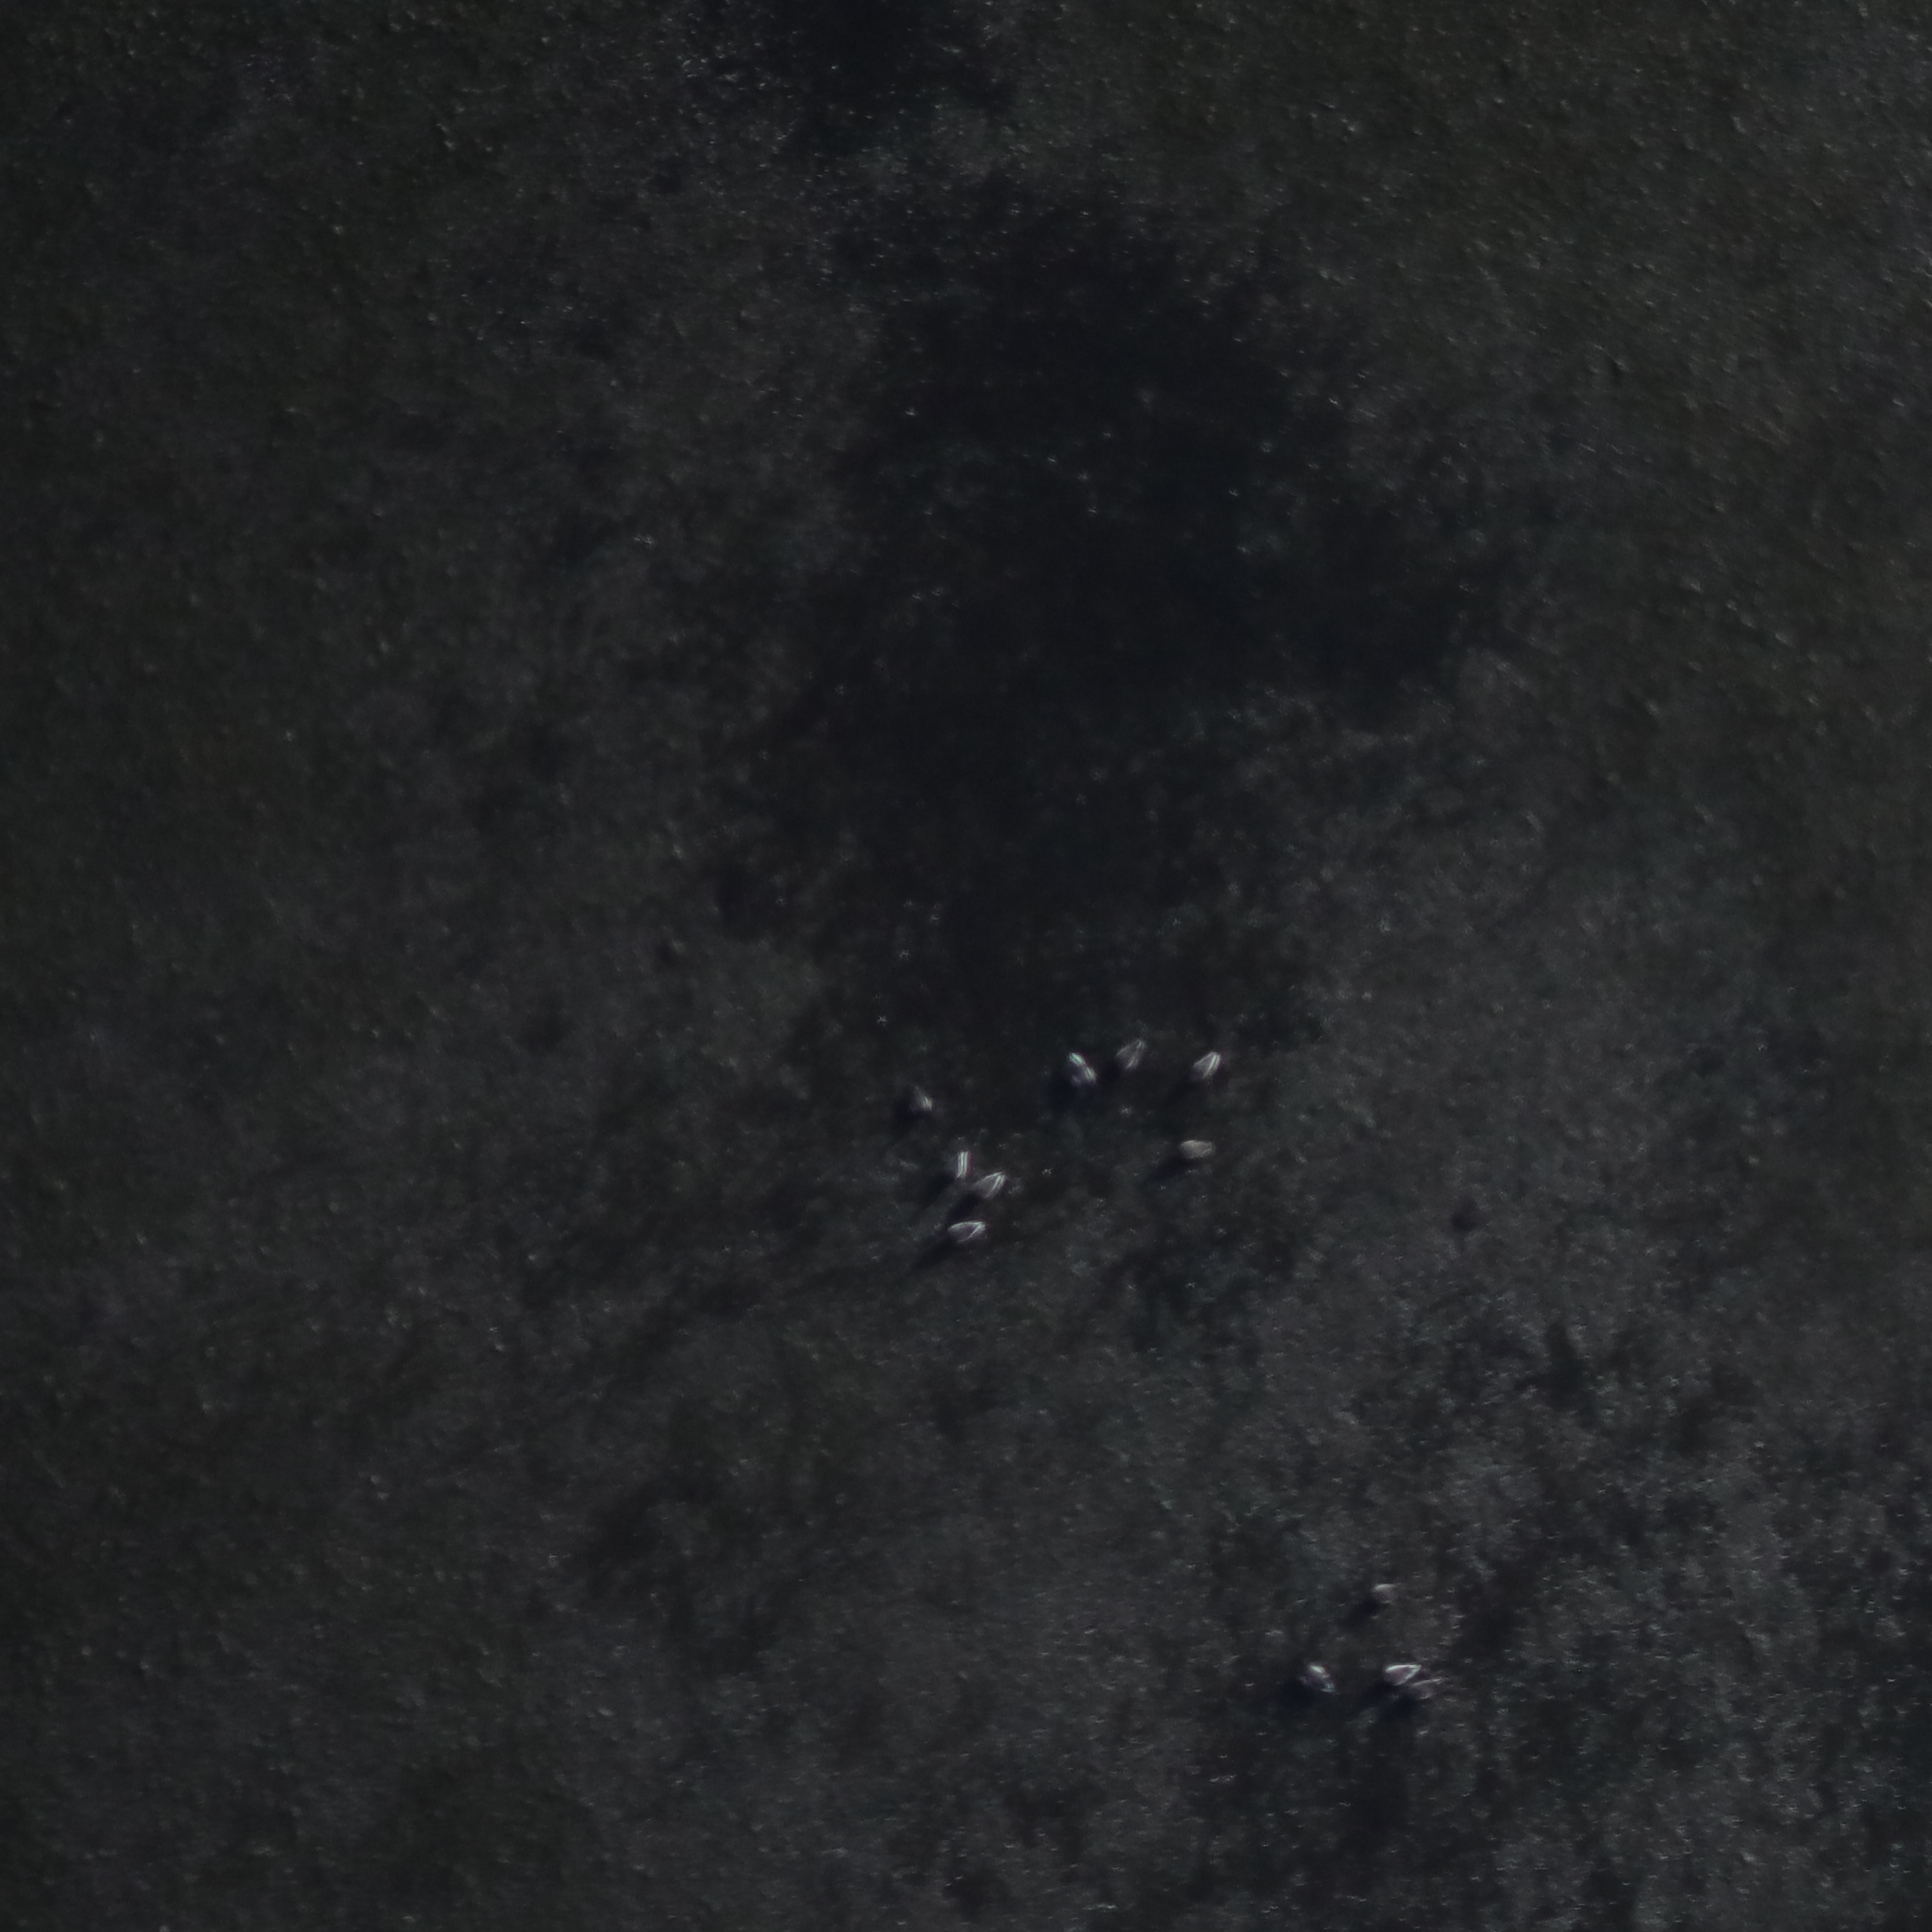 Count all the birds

12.